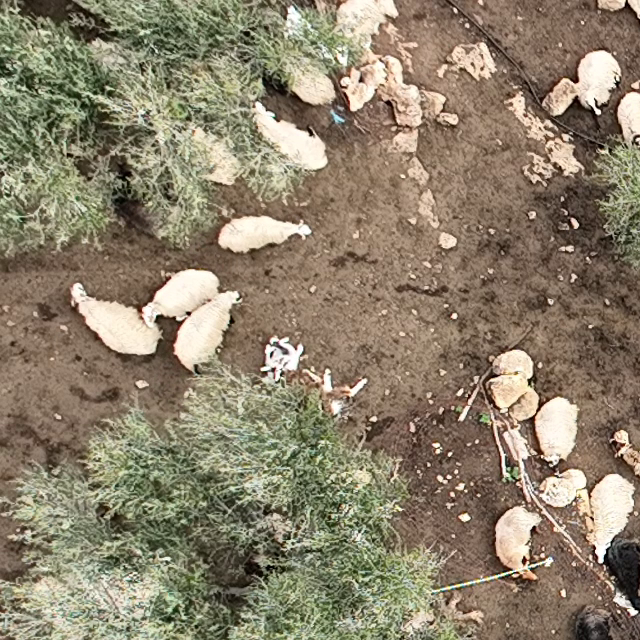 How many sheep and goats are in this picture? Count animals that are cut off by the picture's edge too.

19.